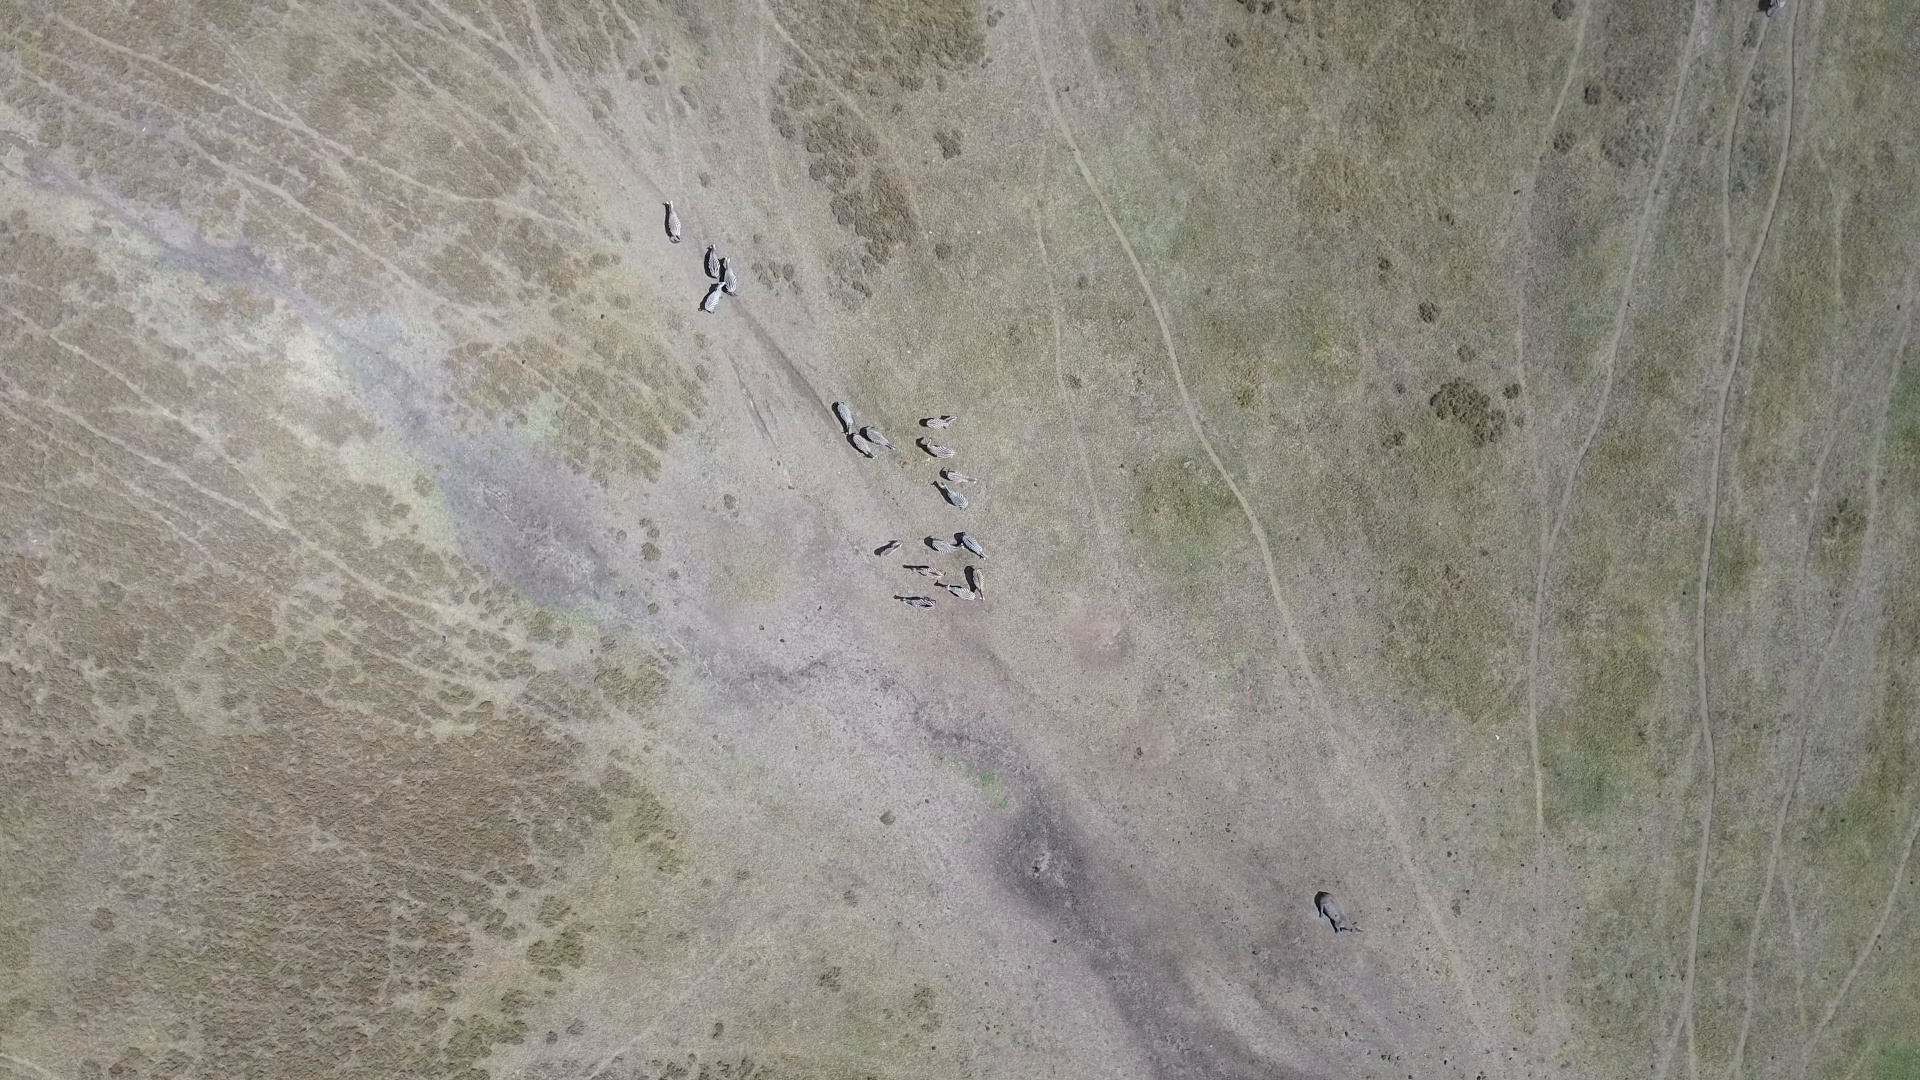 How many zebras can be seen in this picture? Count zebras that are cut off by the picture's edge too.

18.